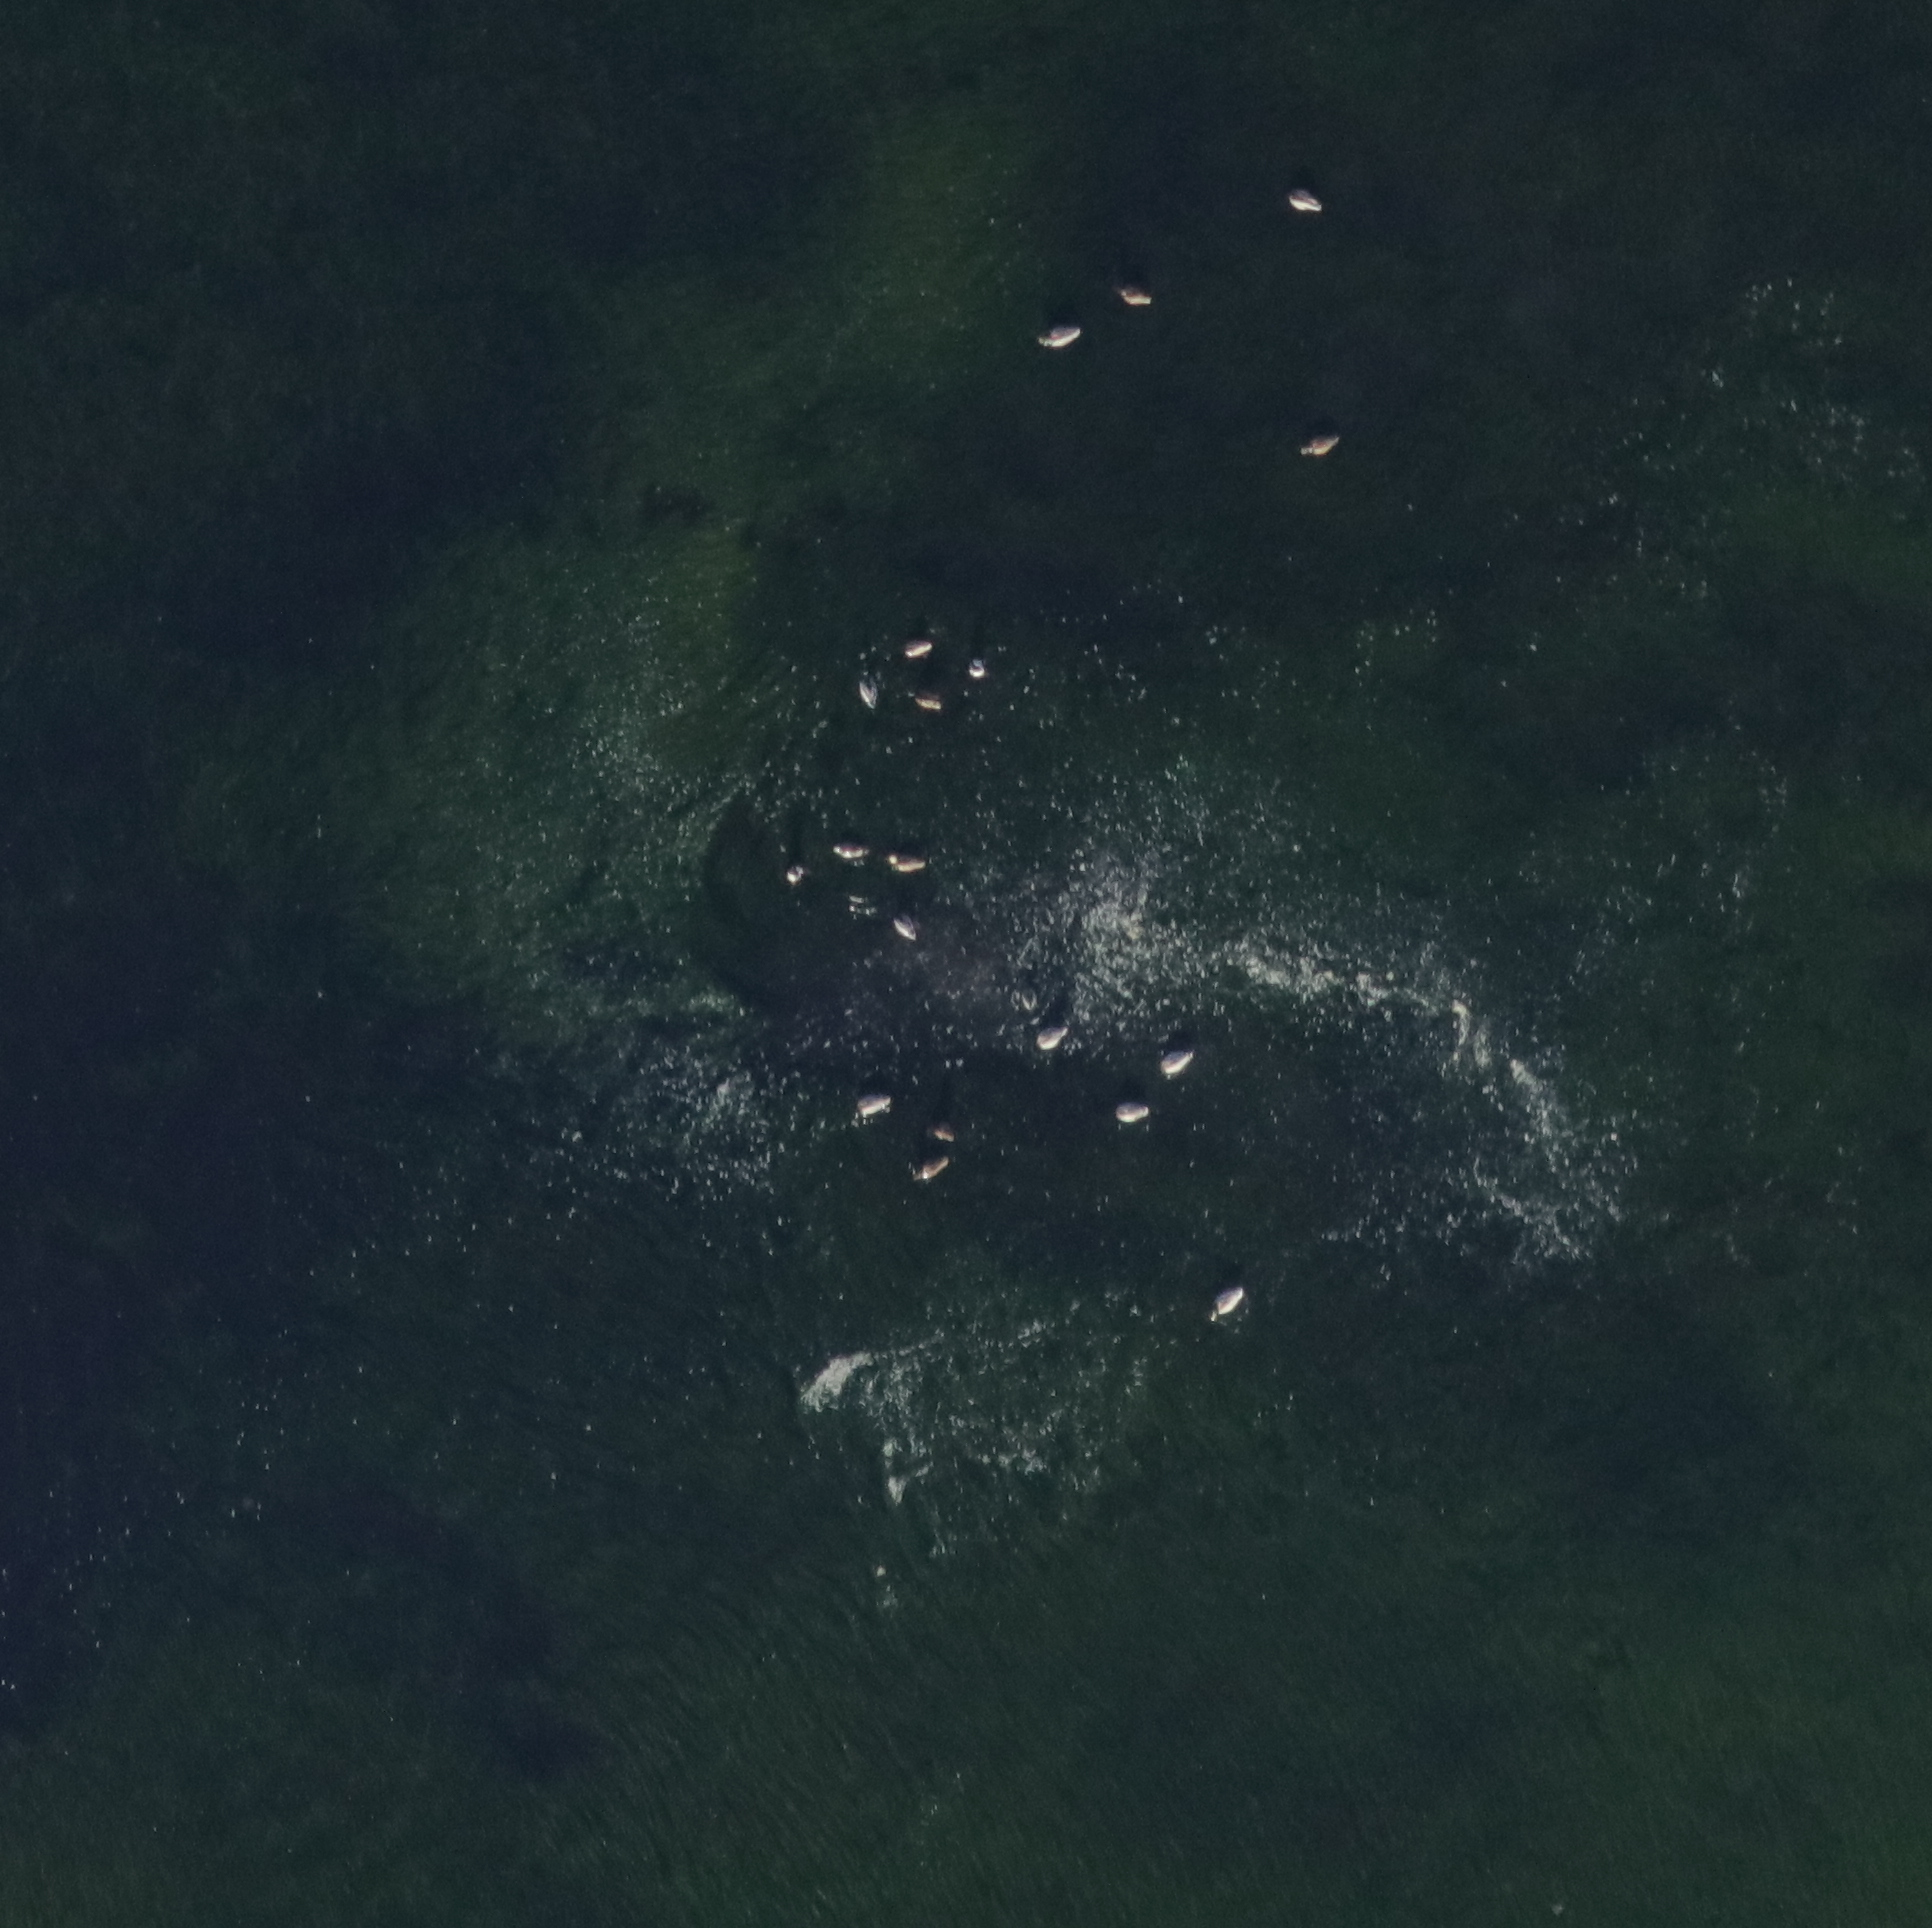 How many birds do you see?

19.